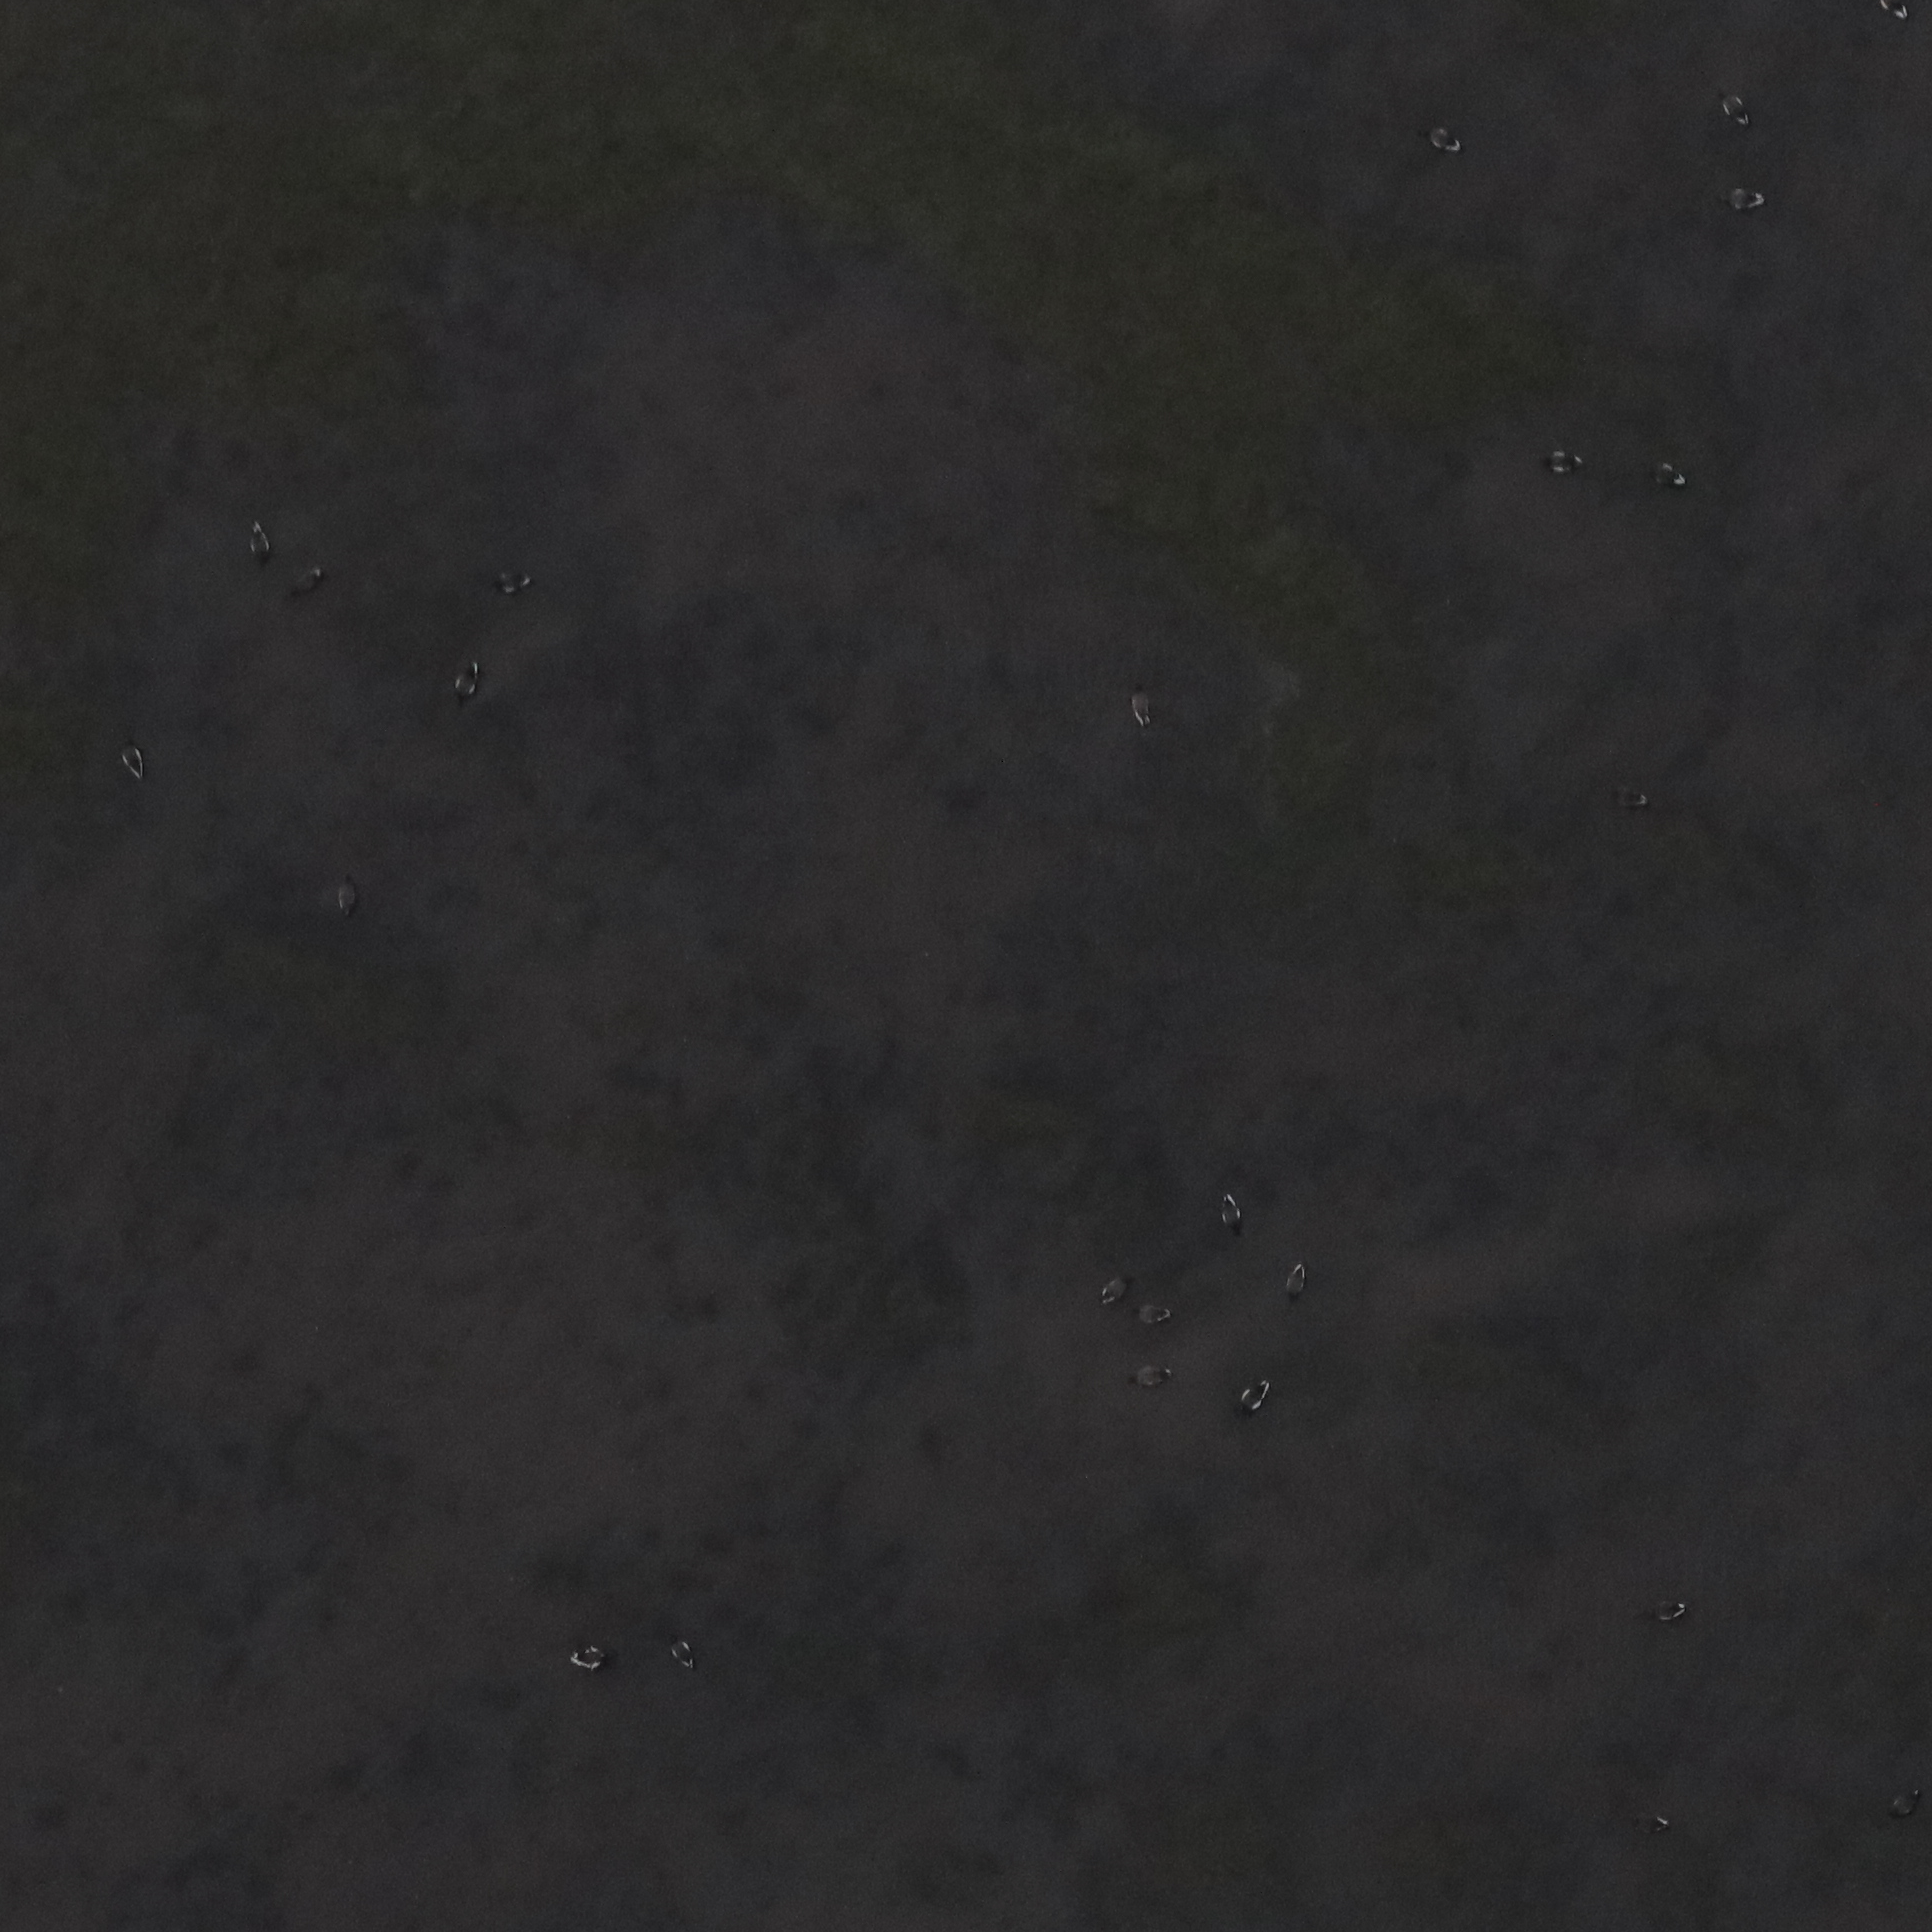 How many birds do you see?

25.